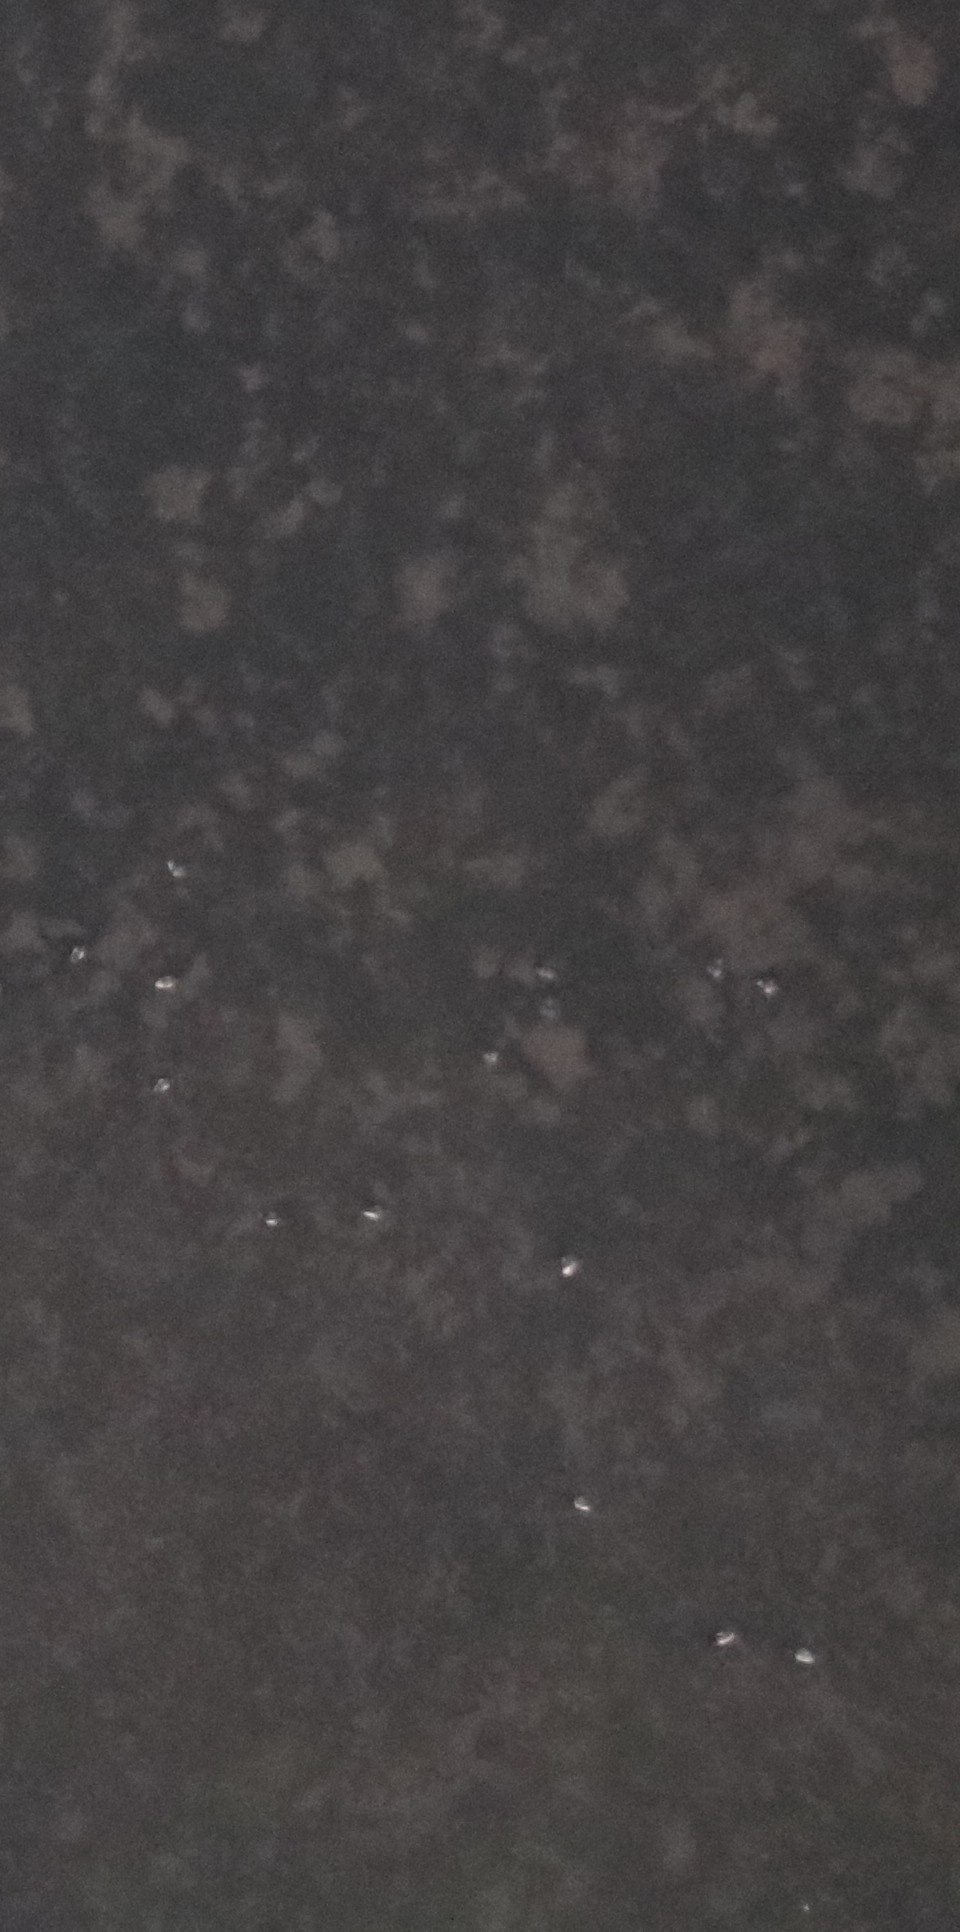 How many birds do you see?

15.